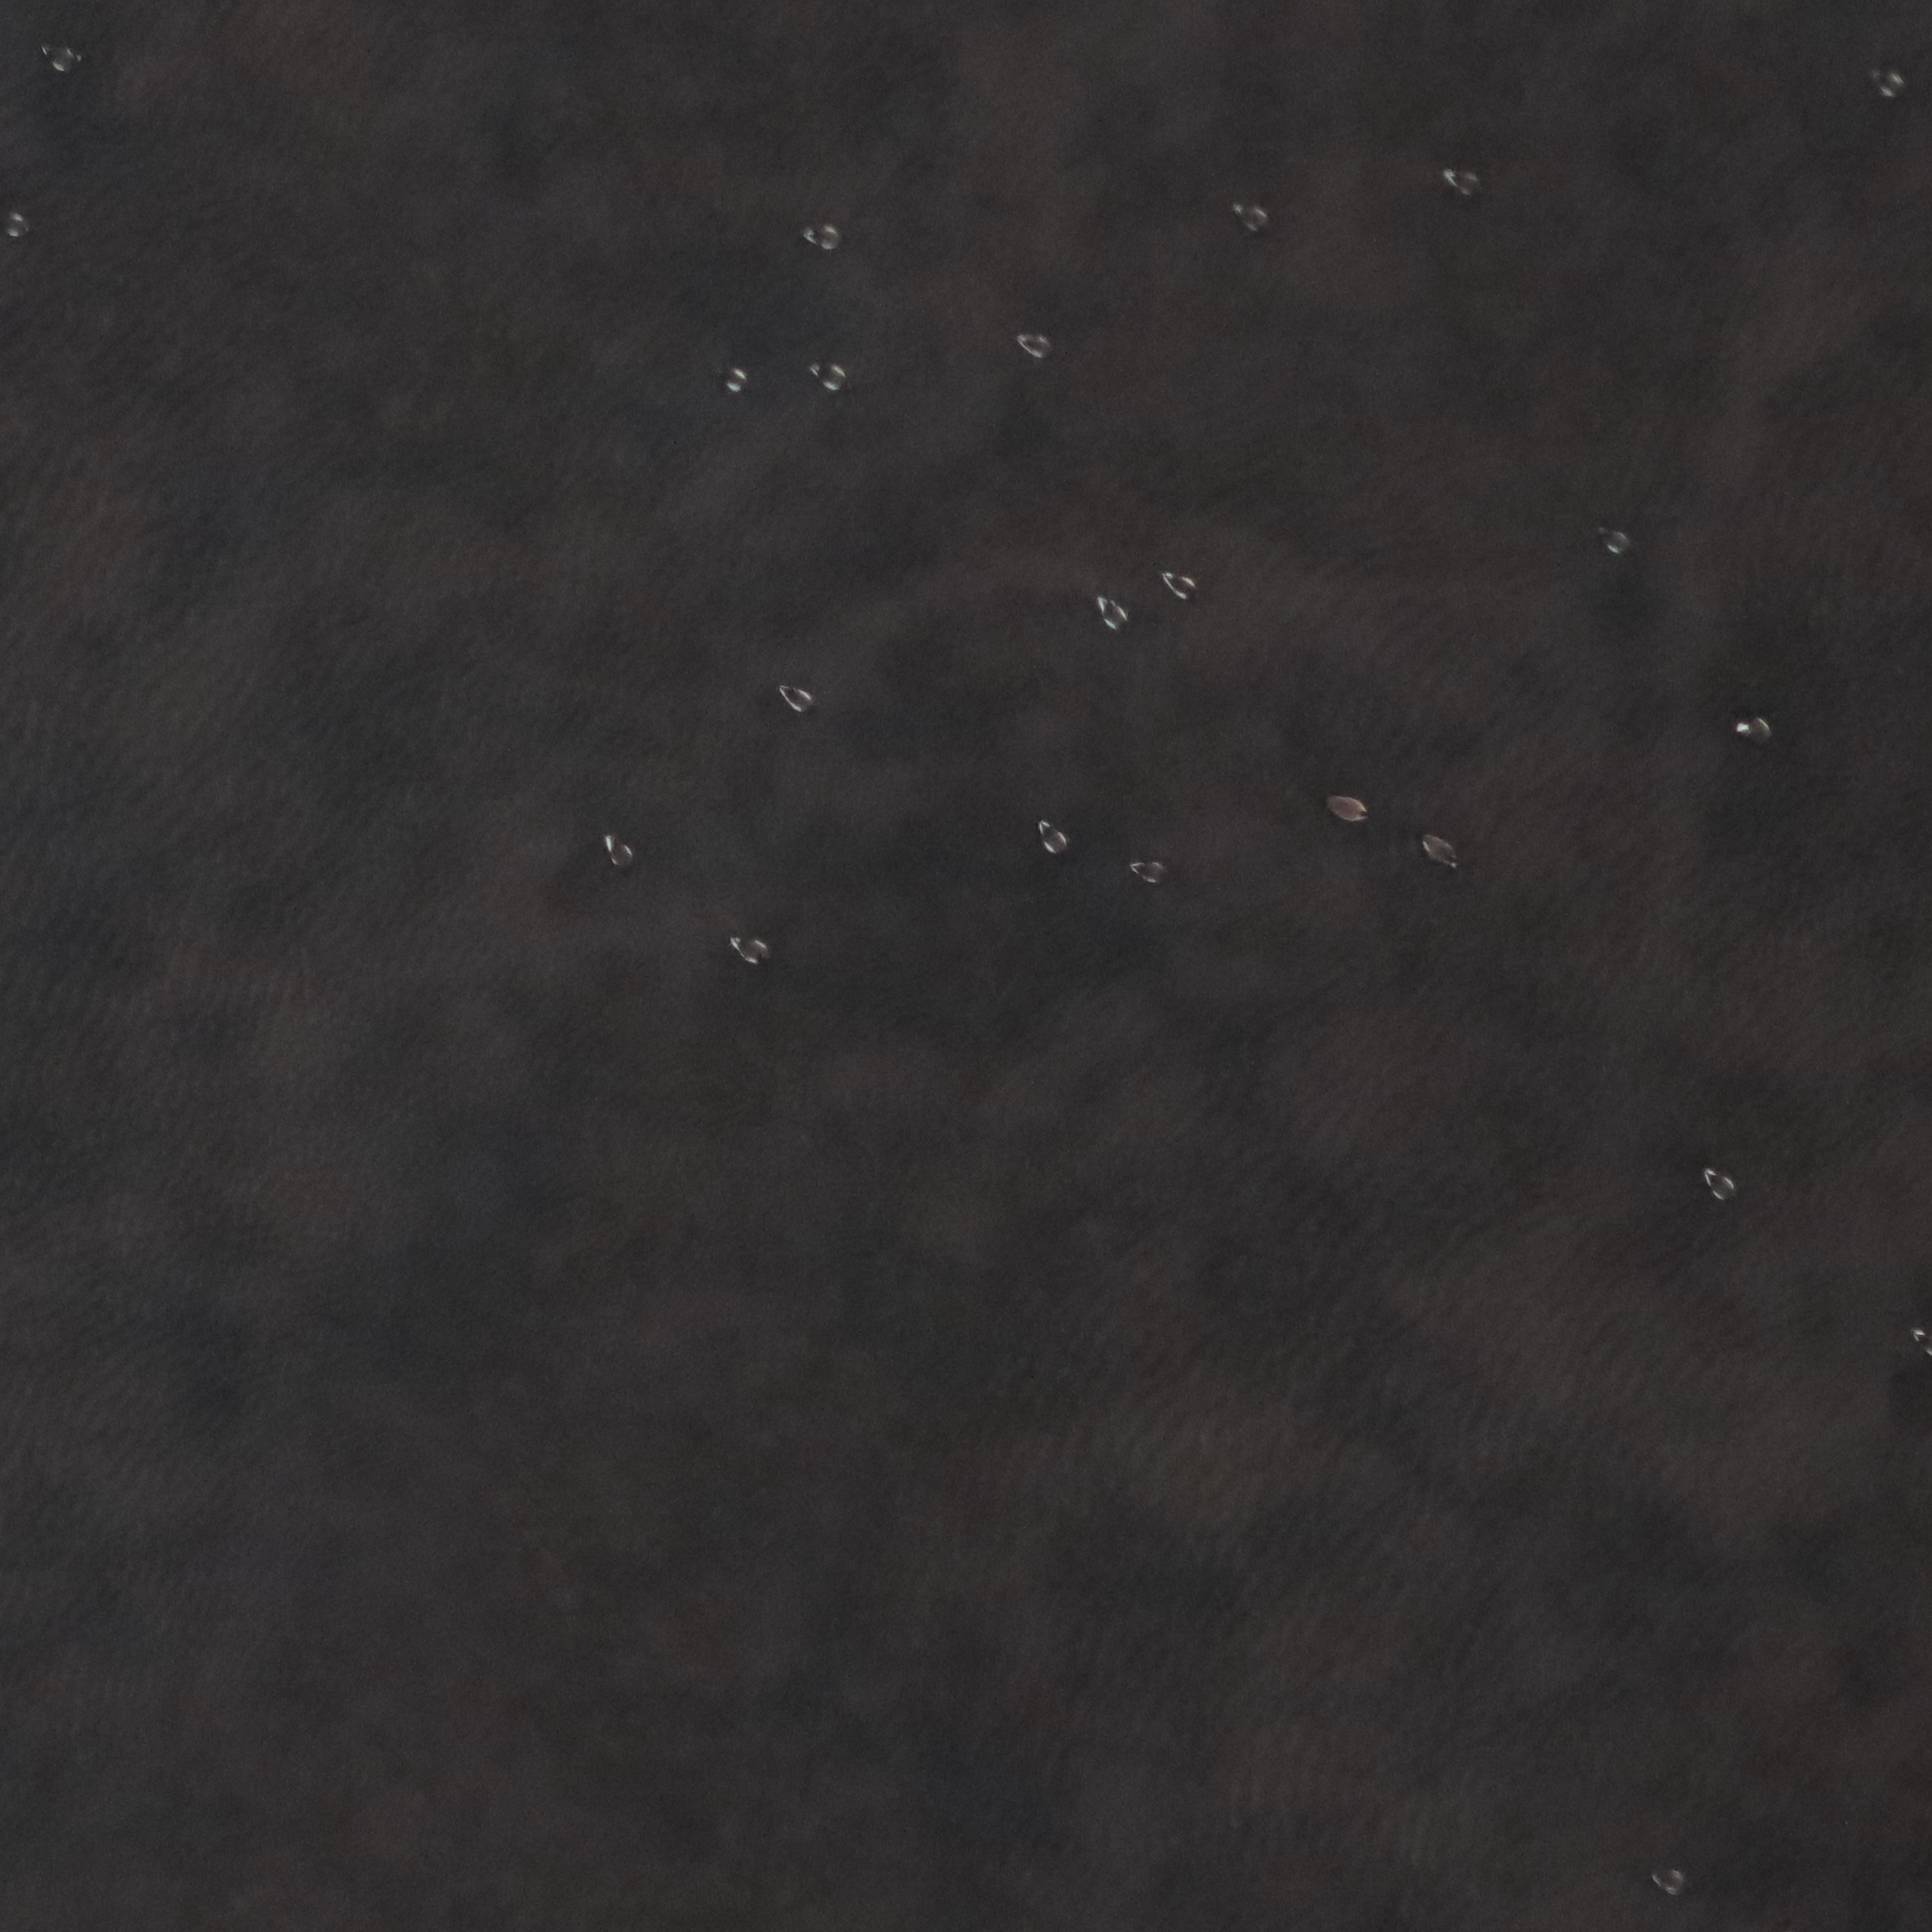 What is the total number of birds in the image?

23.